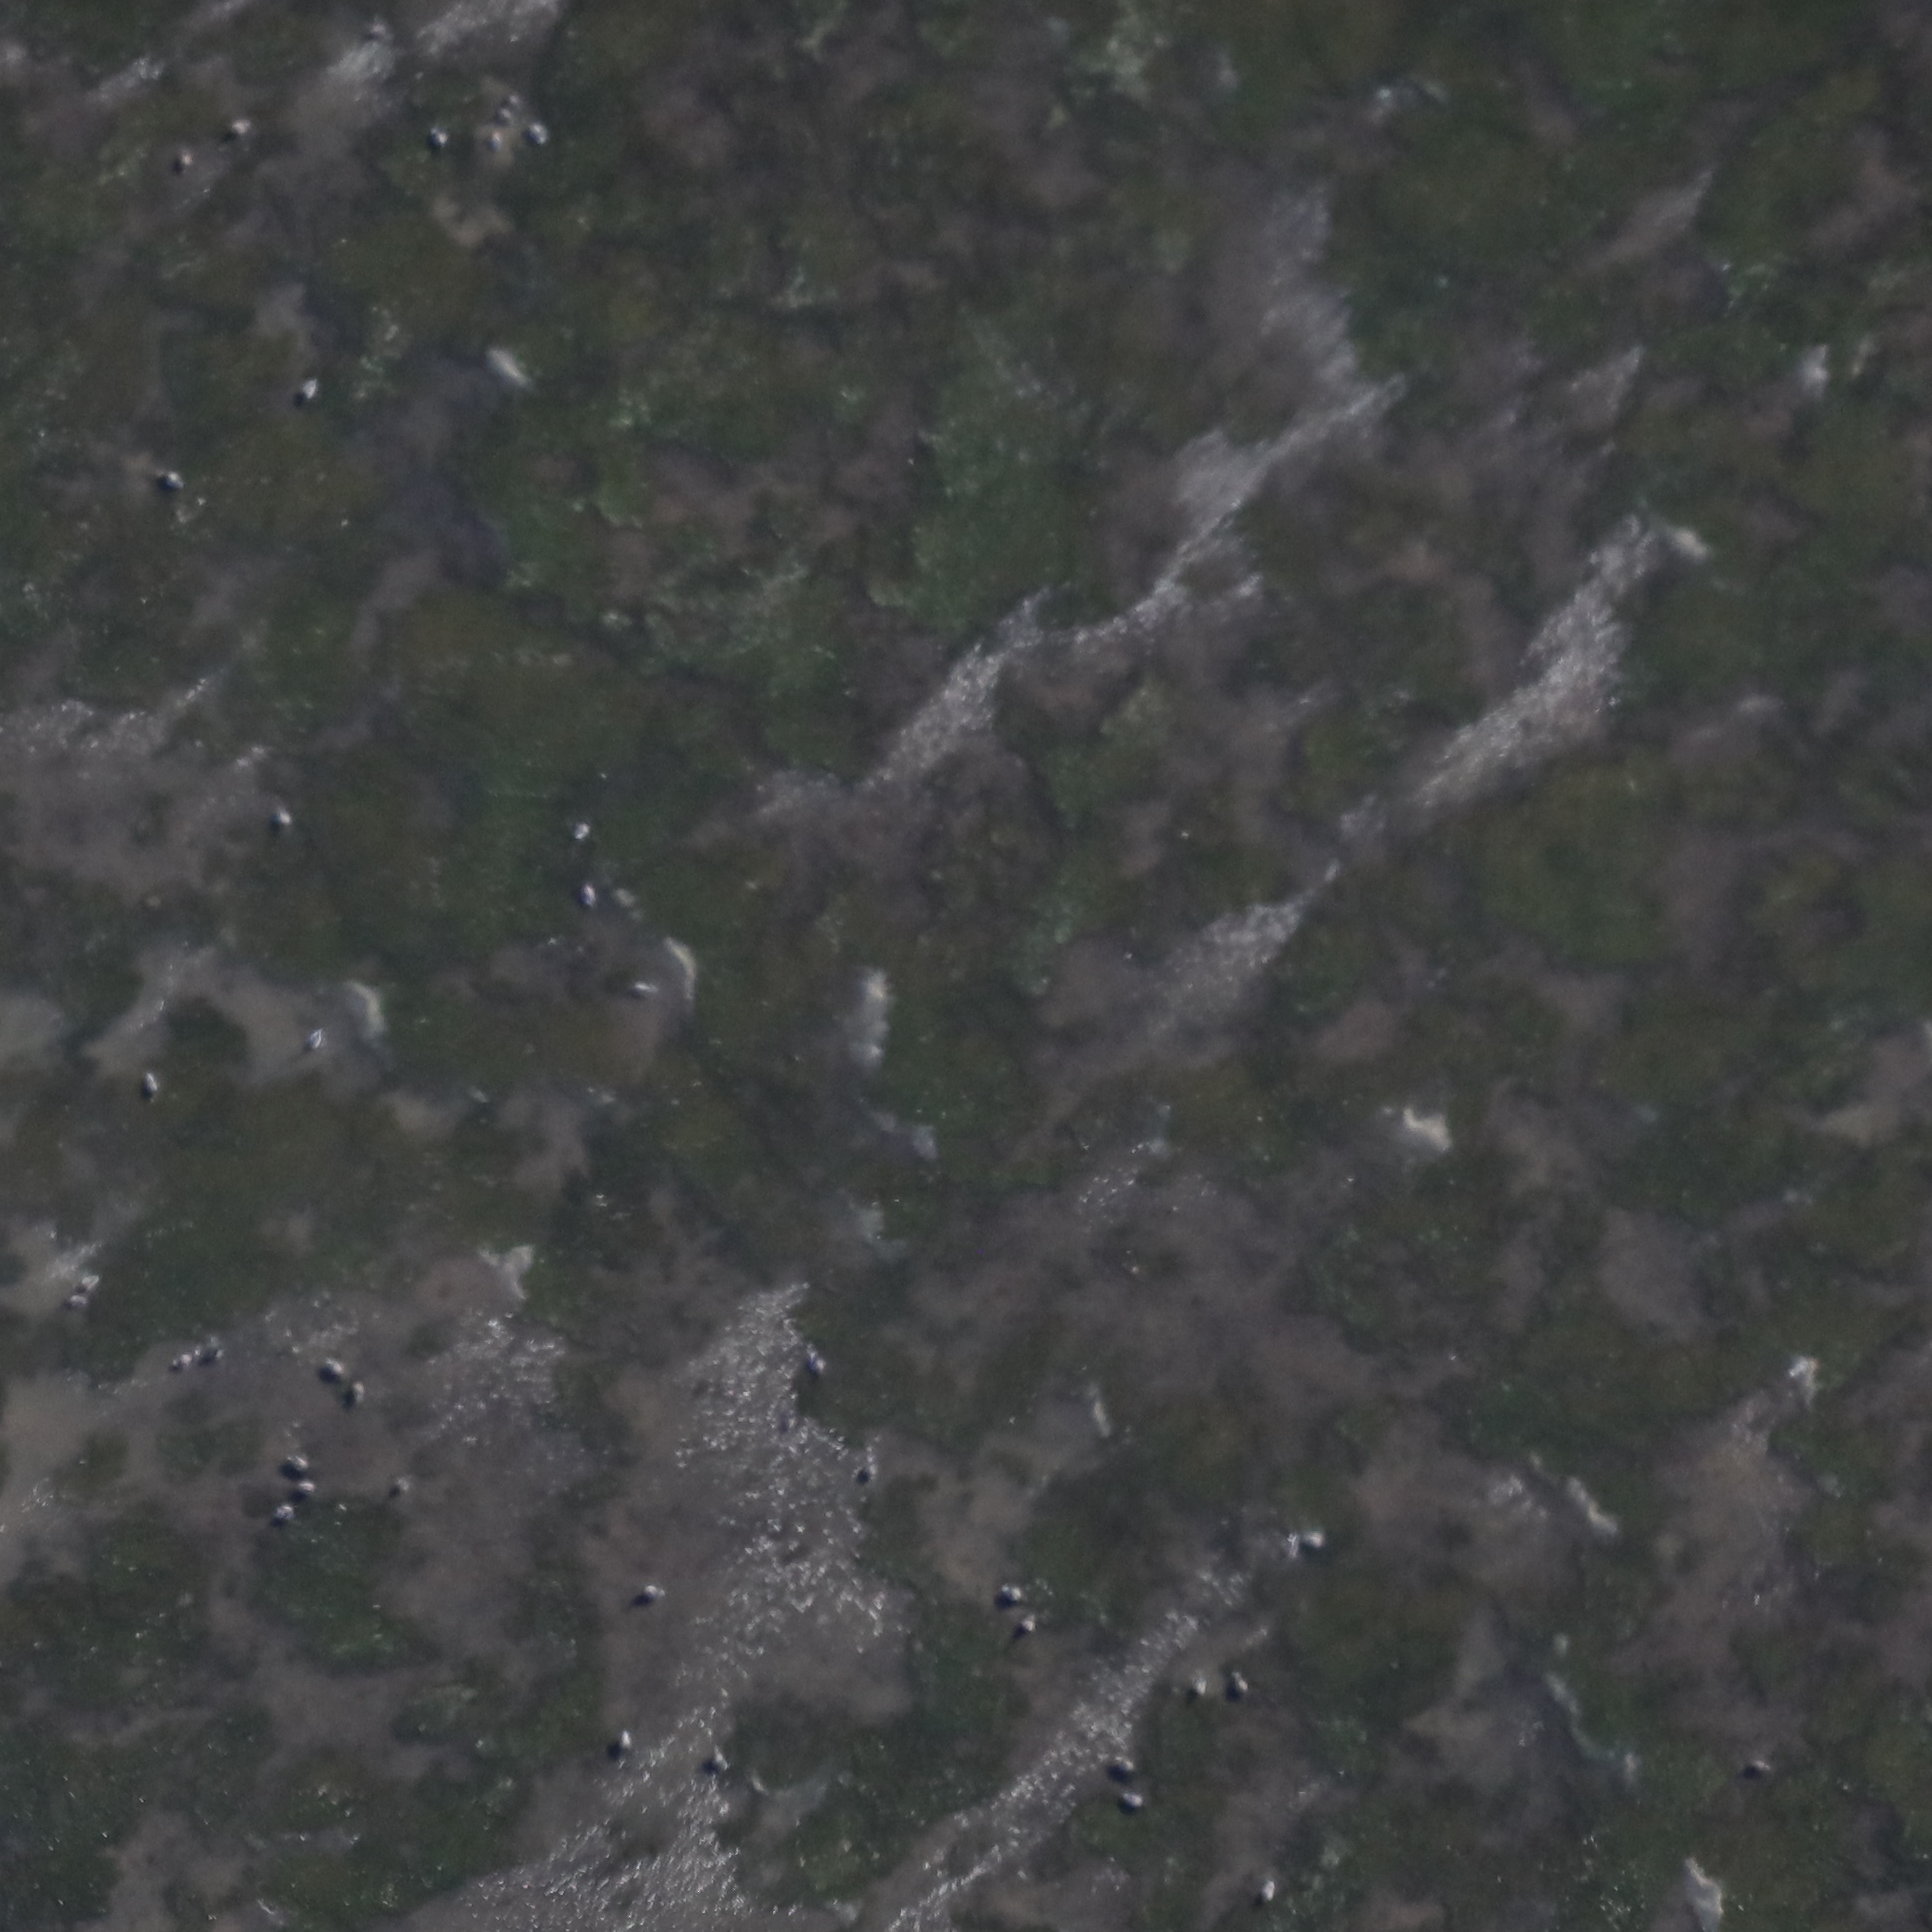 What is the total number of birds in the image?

41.